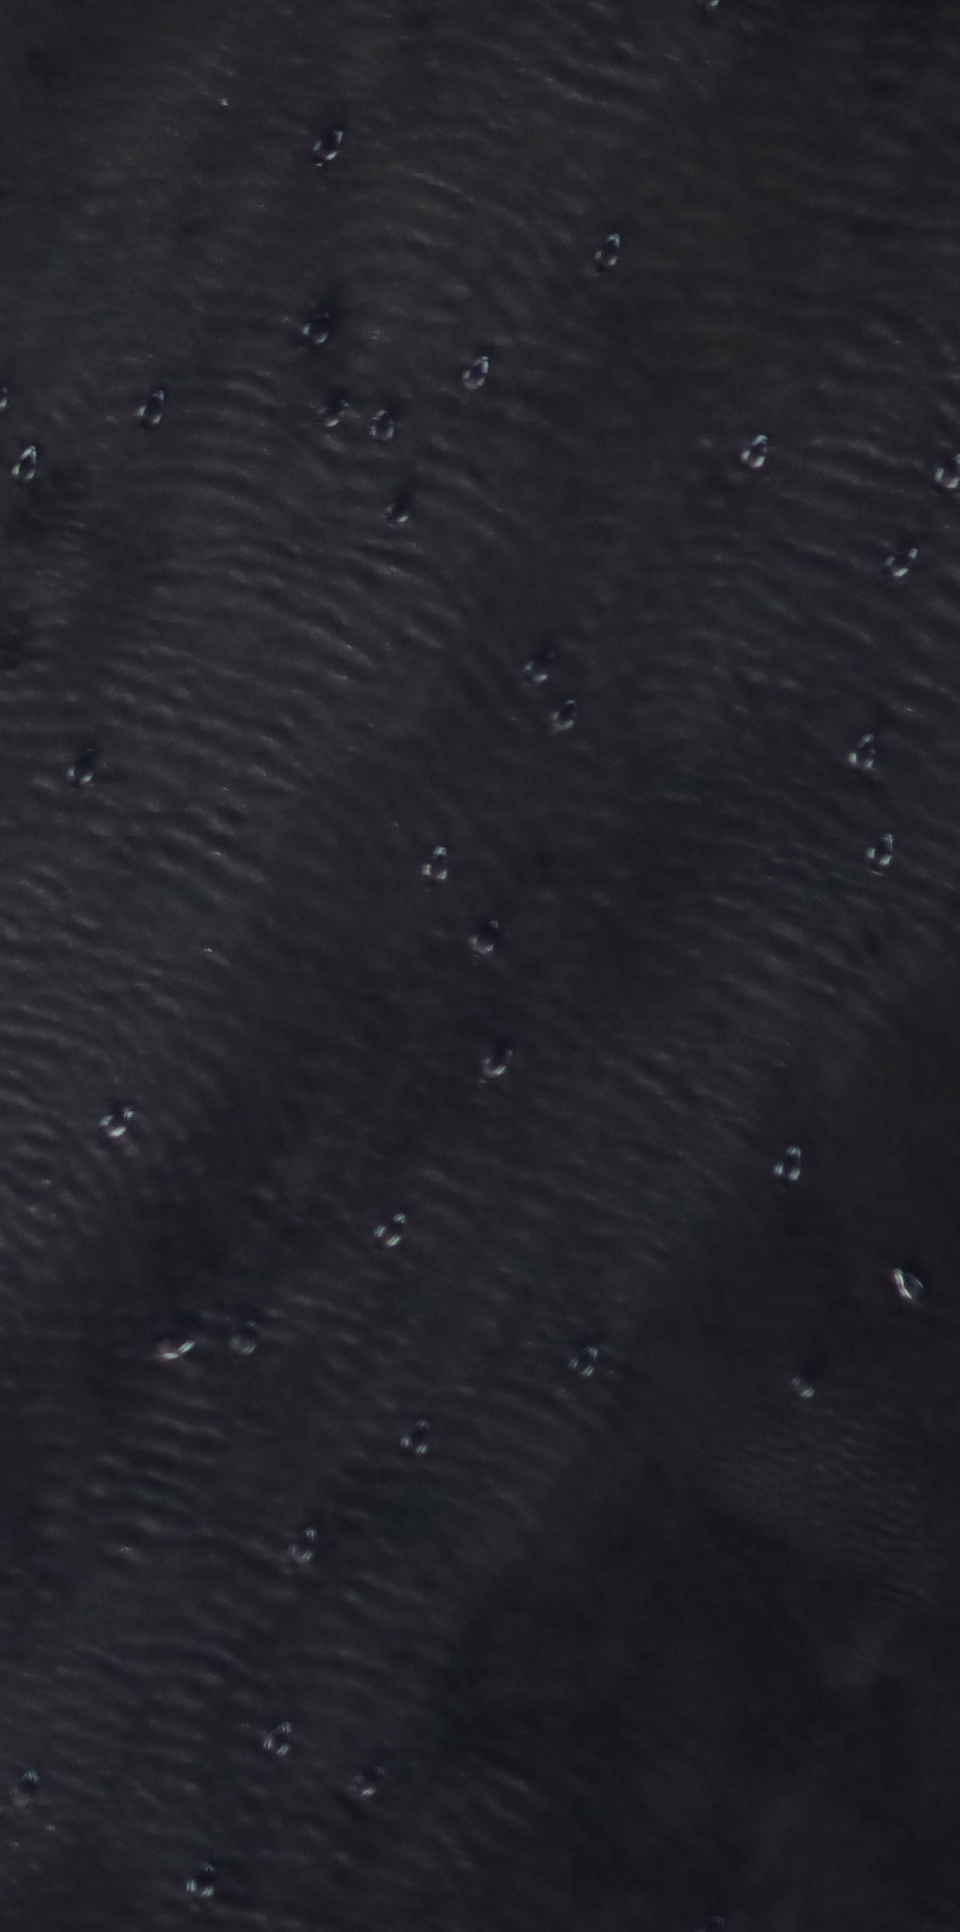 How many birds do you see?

35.